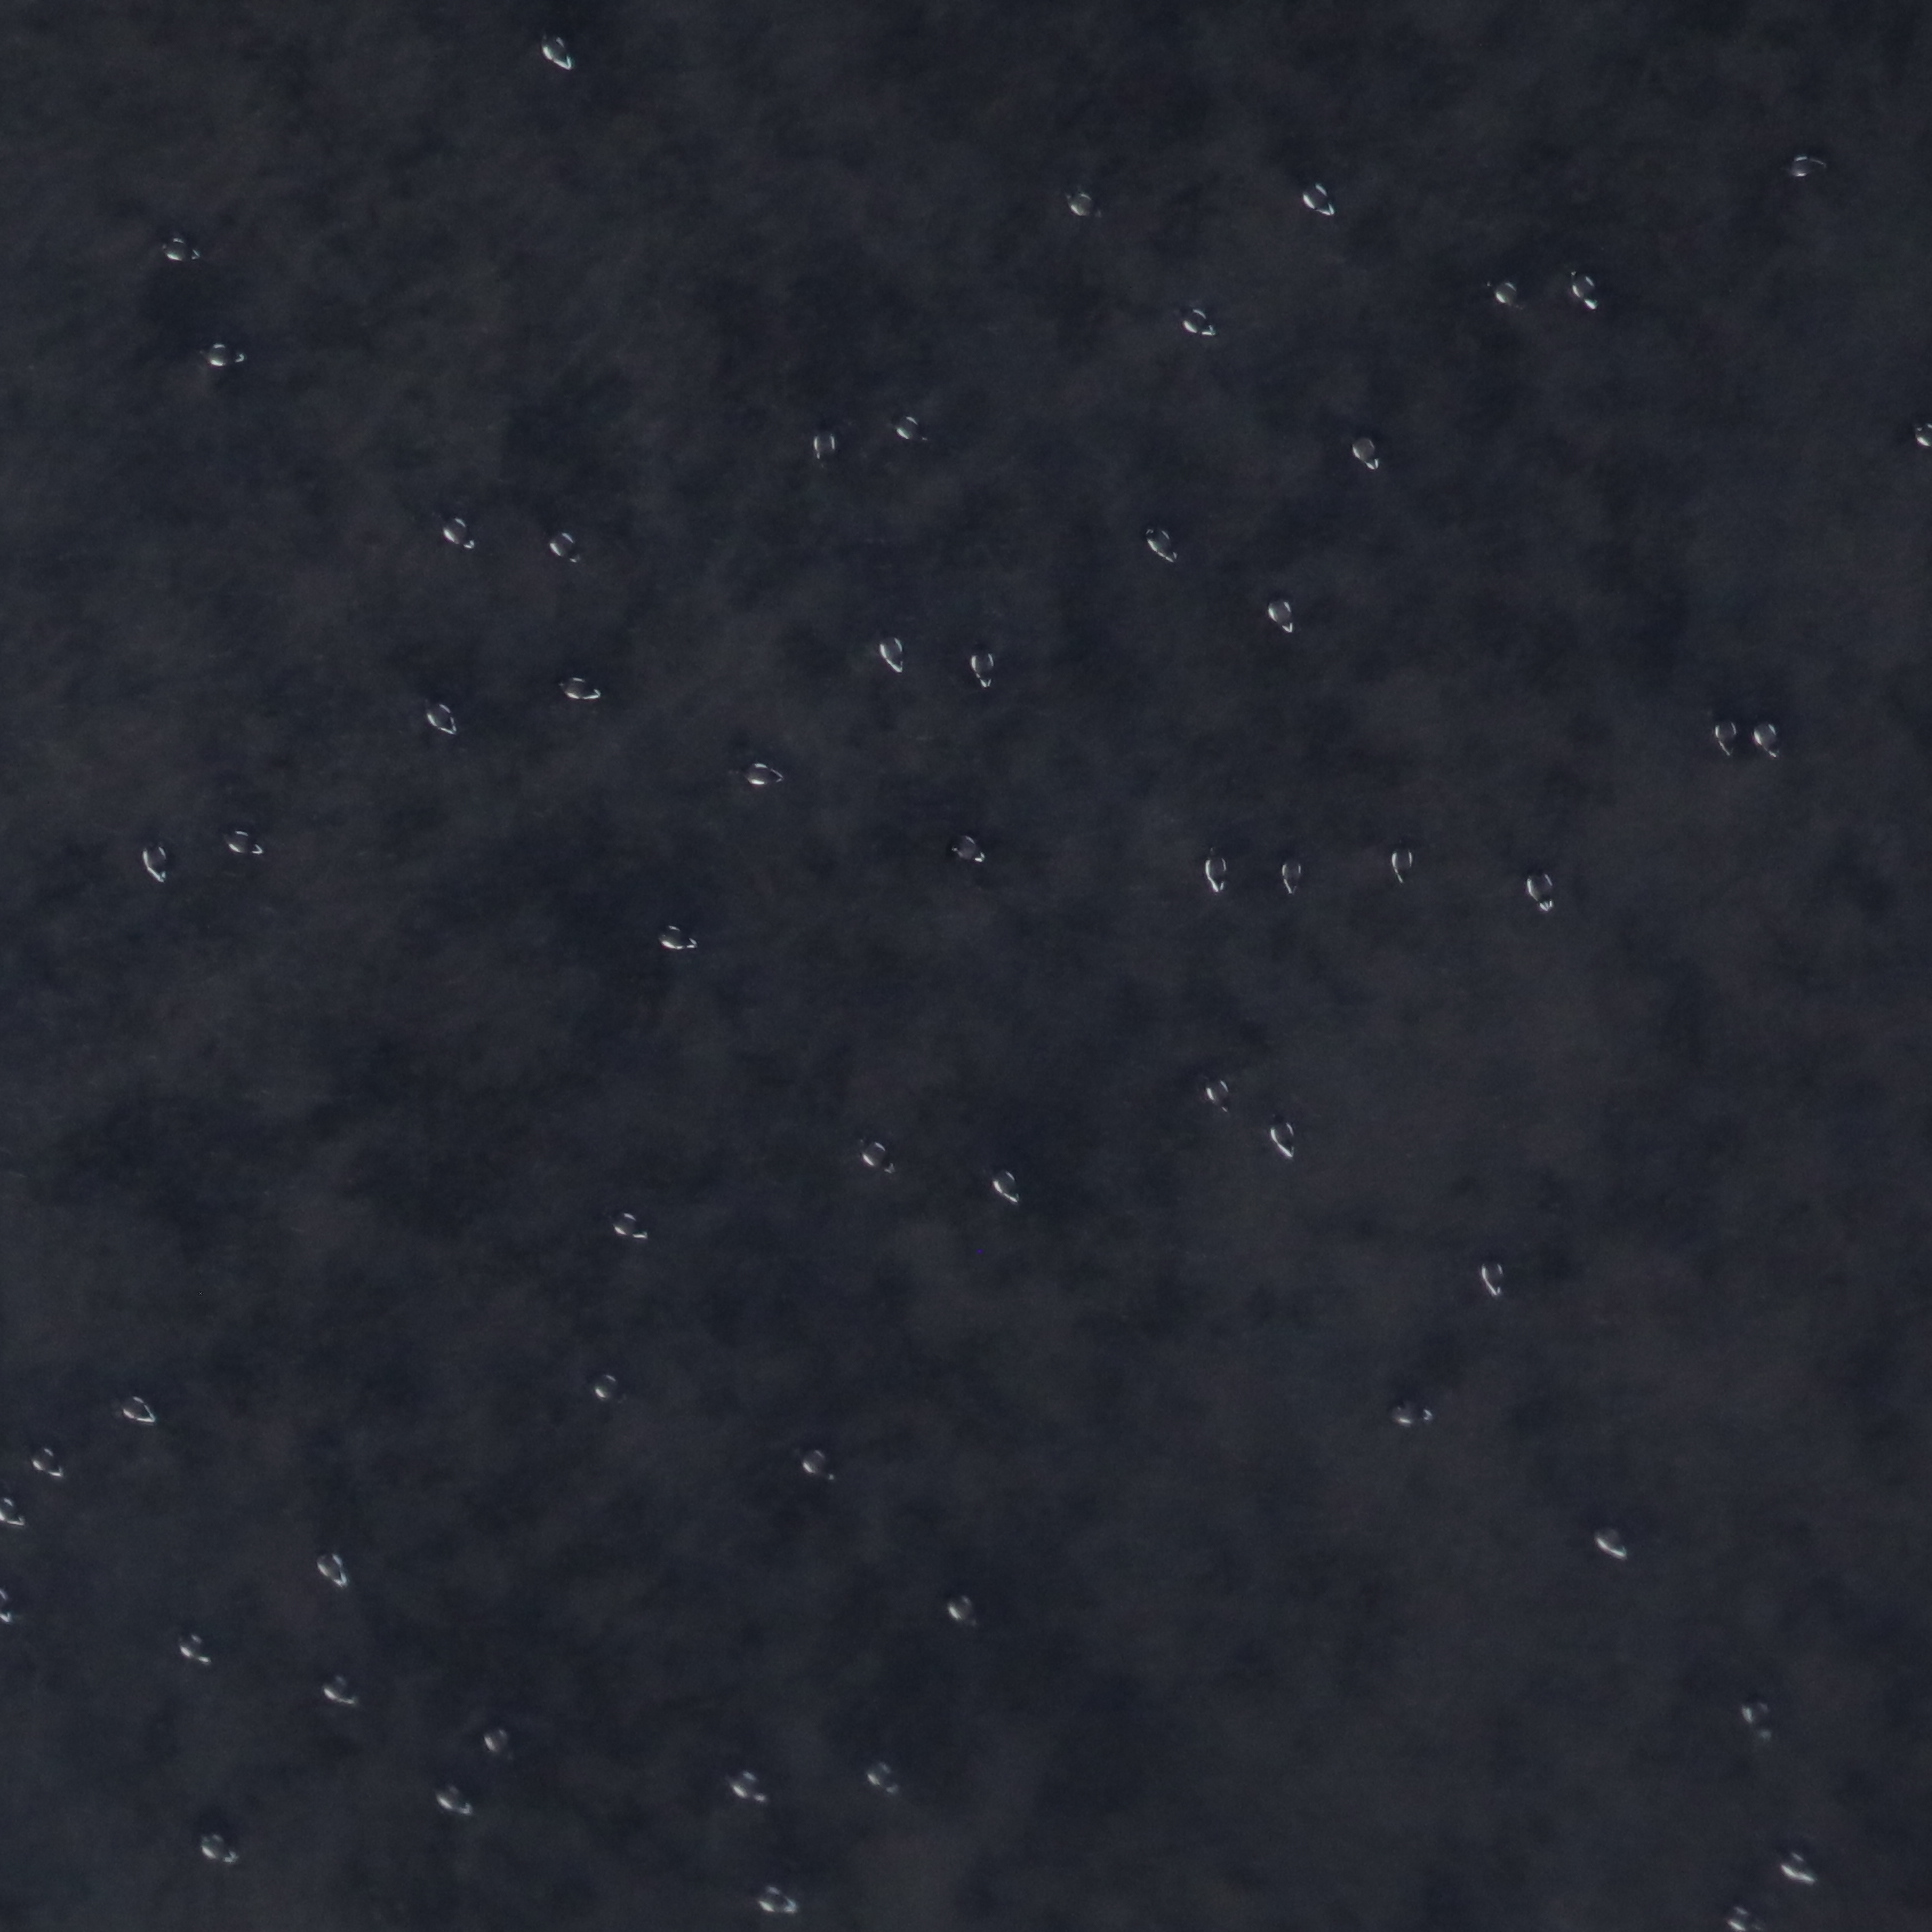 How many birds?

58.